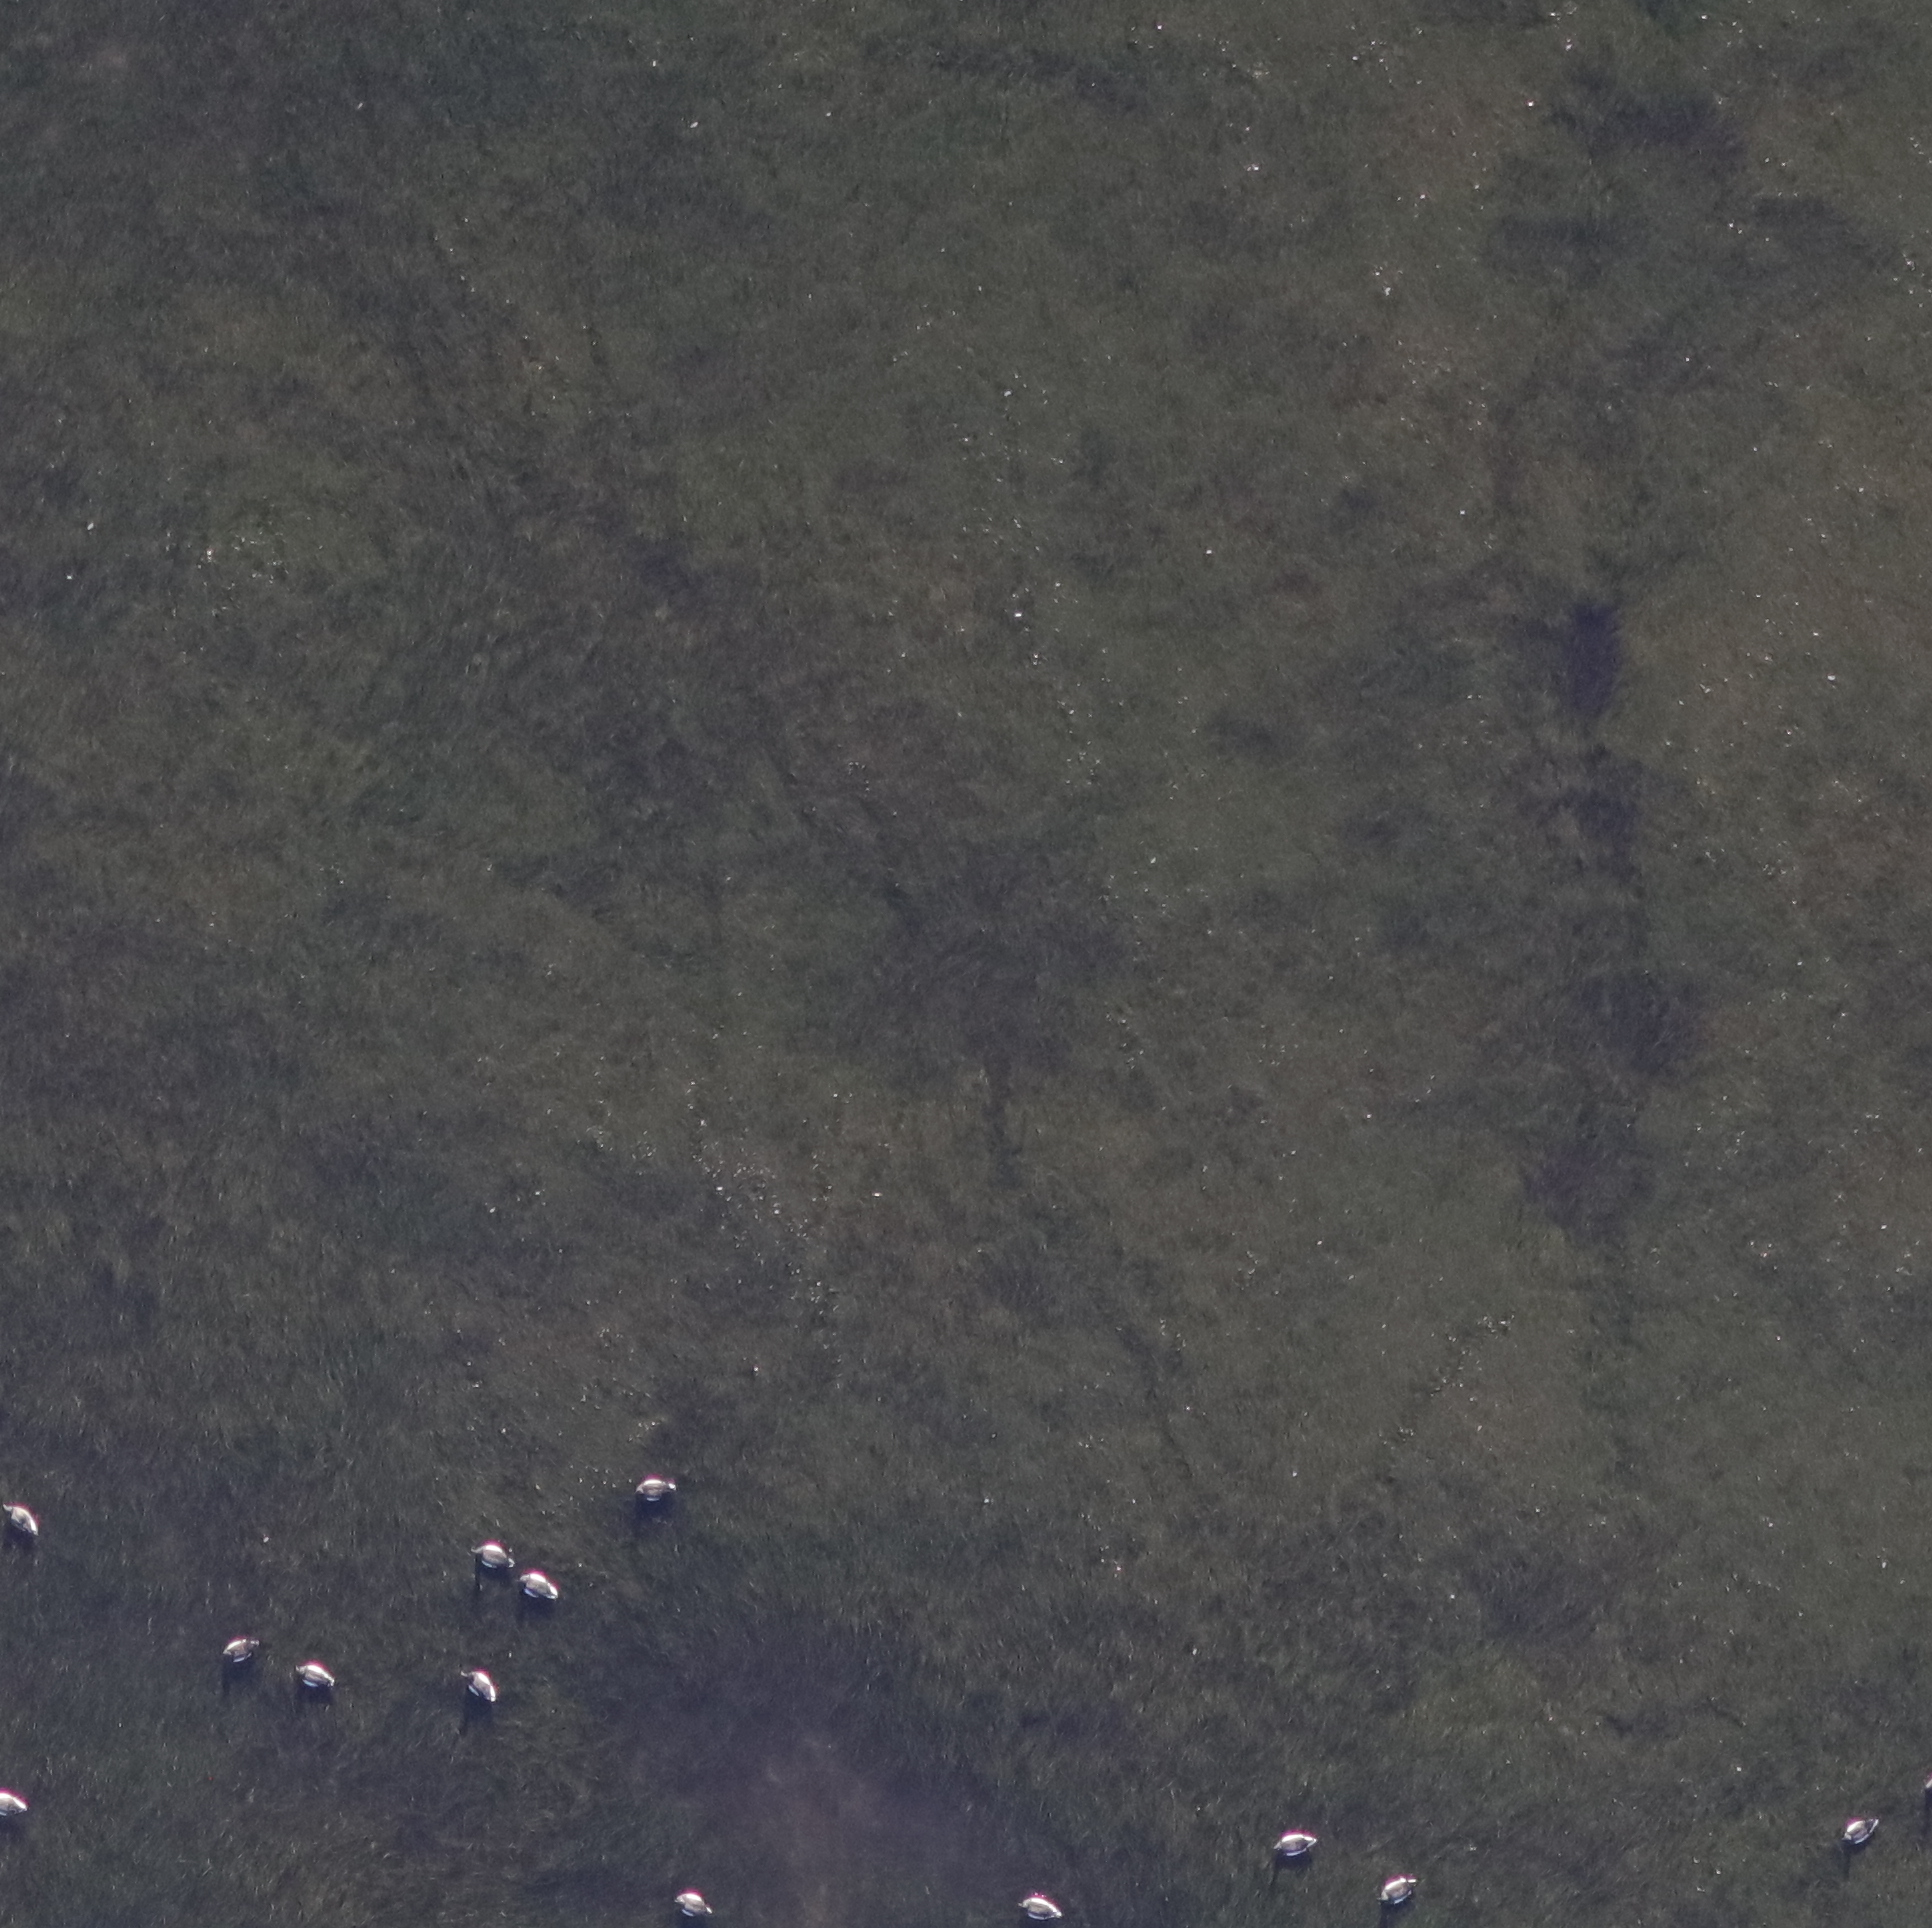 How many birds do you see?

13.